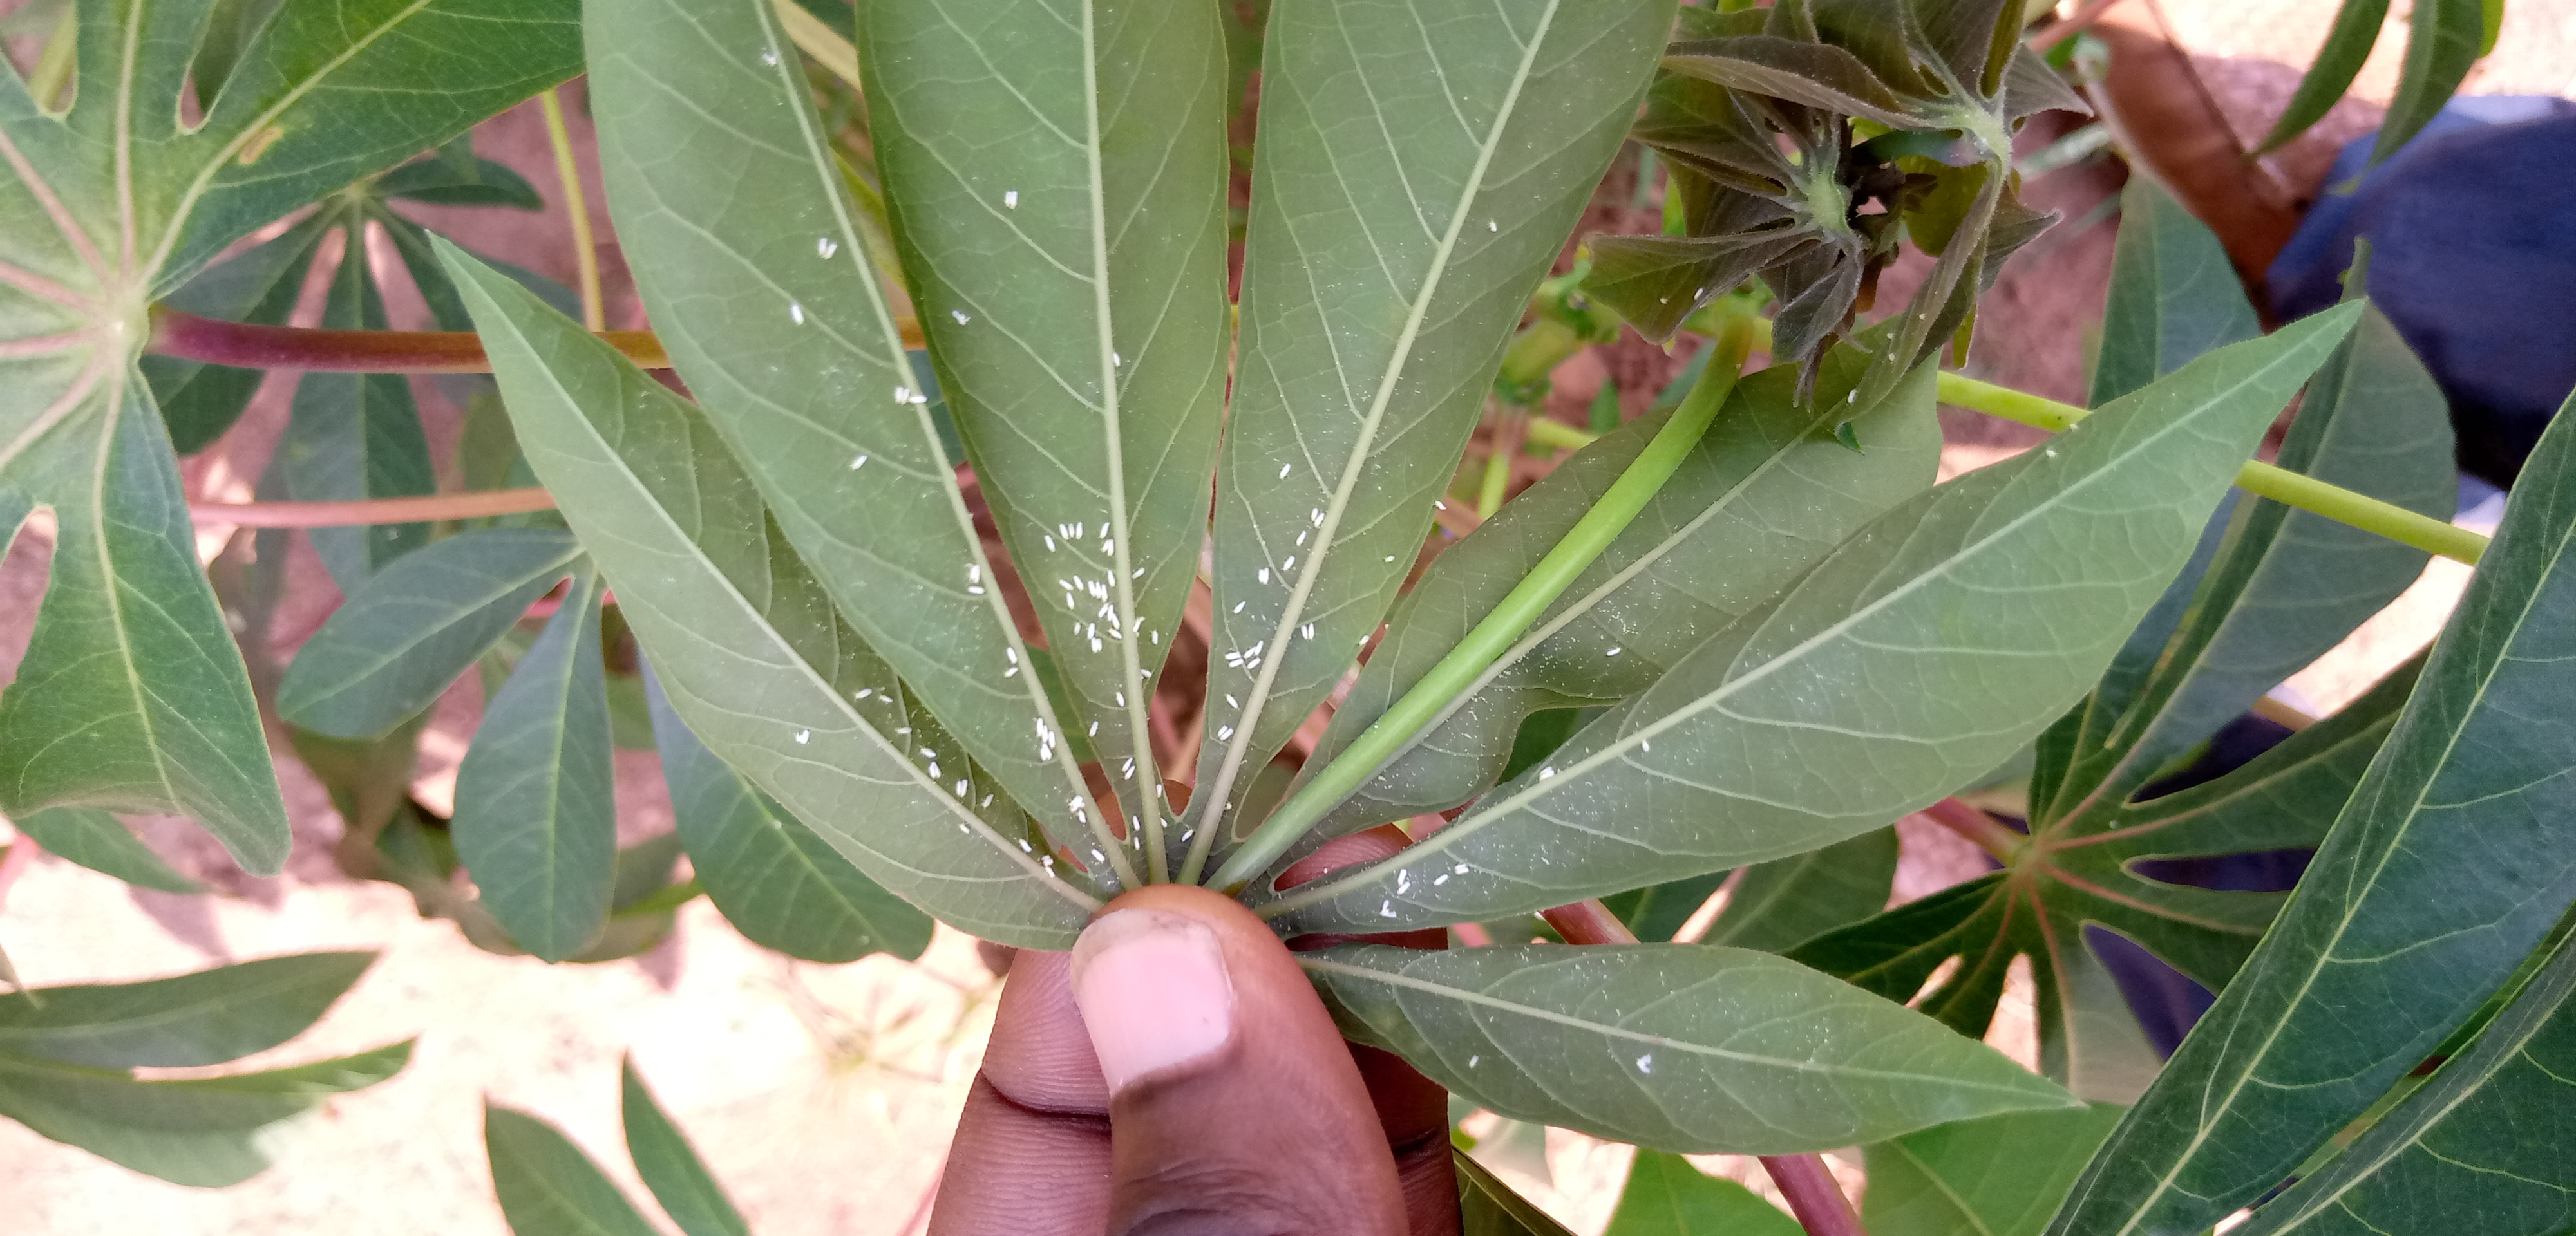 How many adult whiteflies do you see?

102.